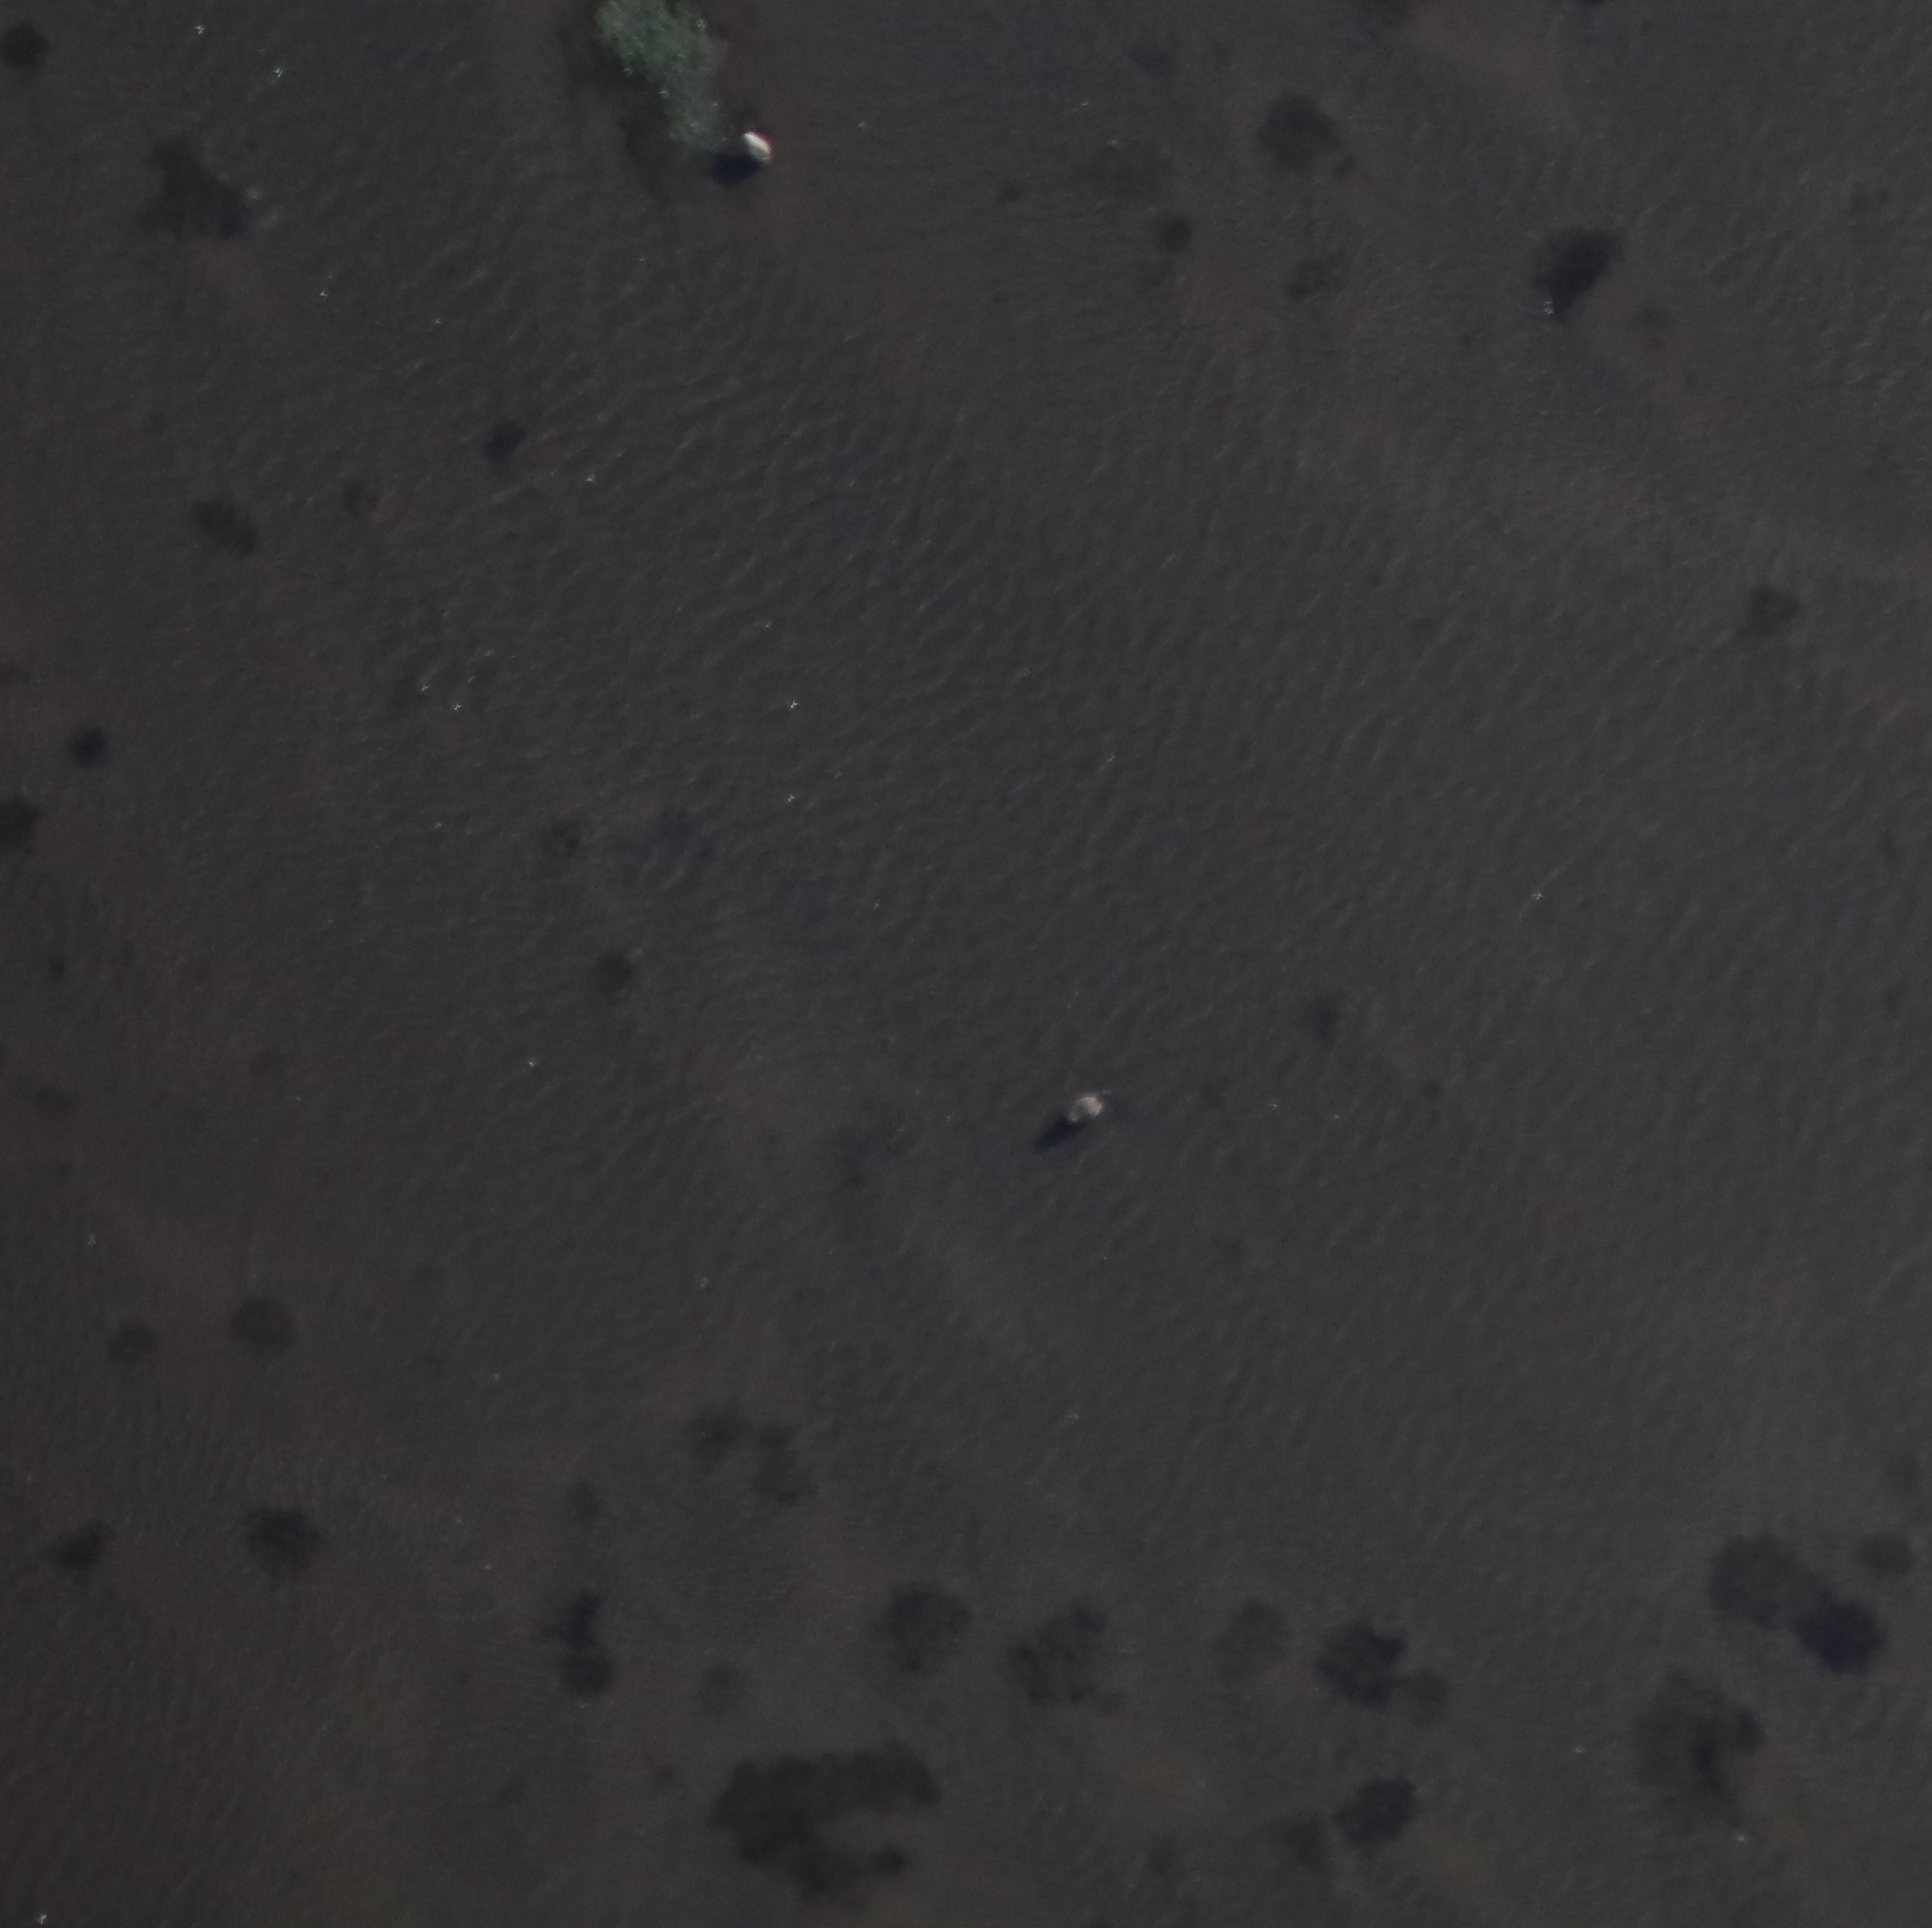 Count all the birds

2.